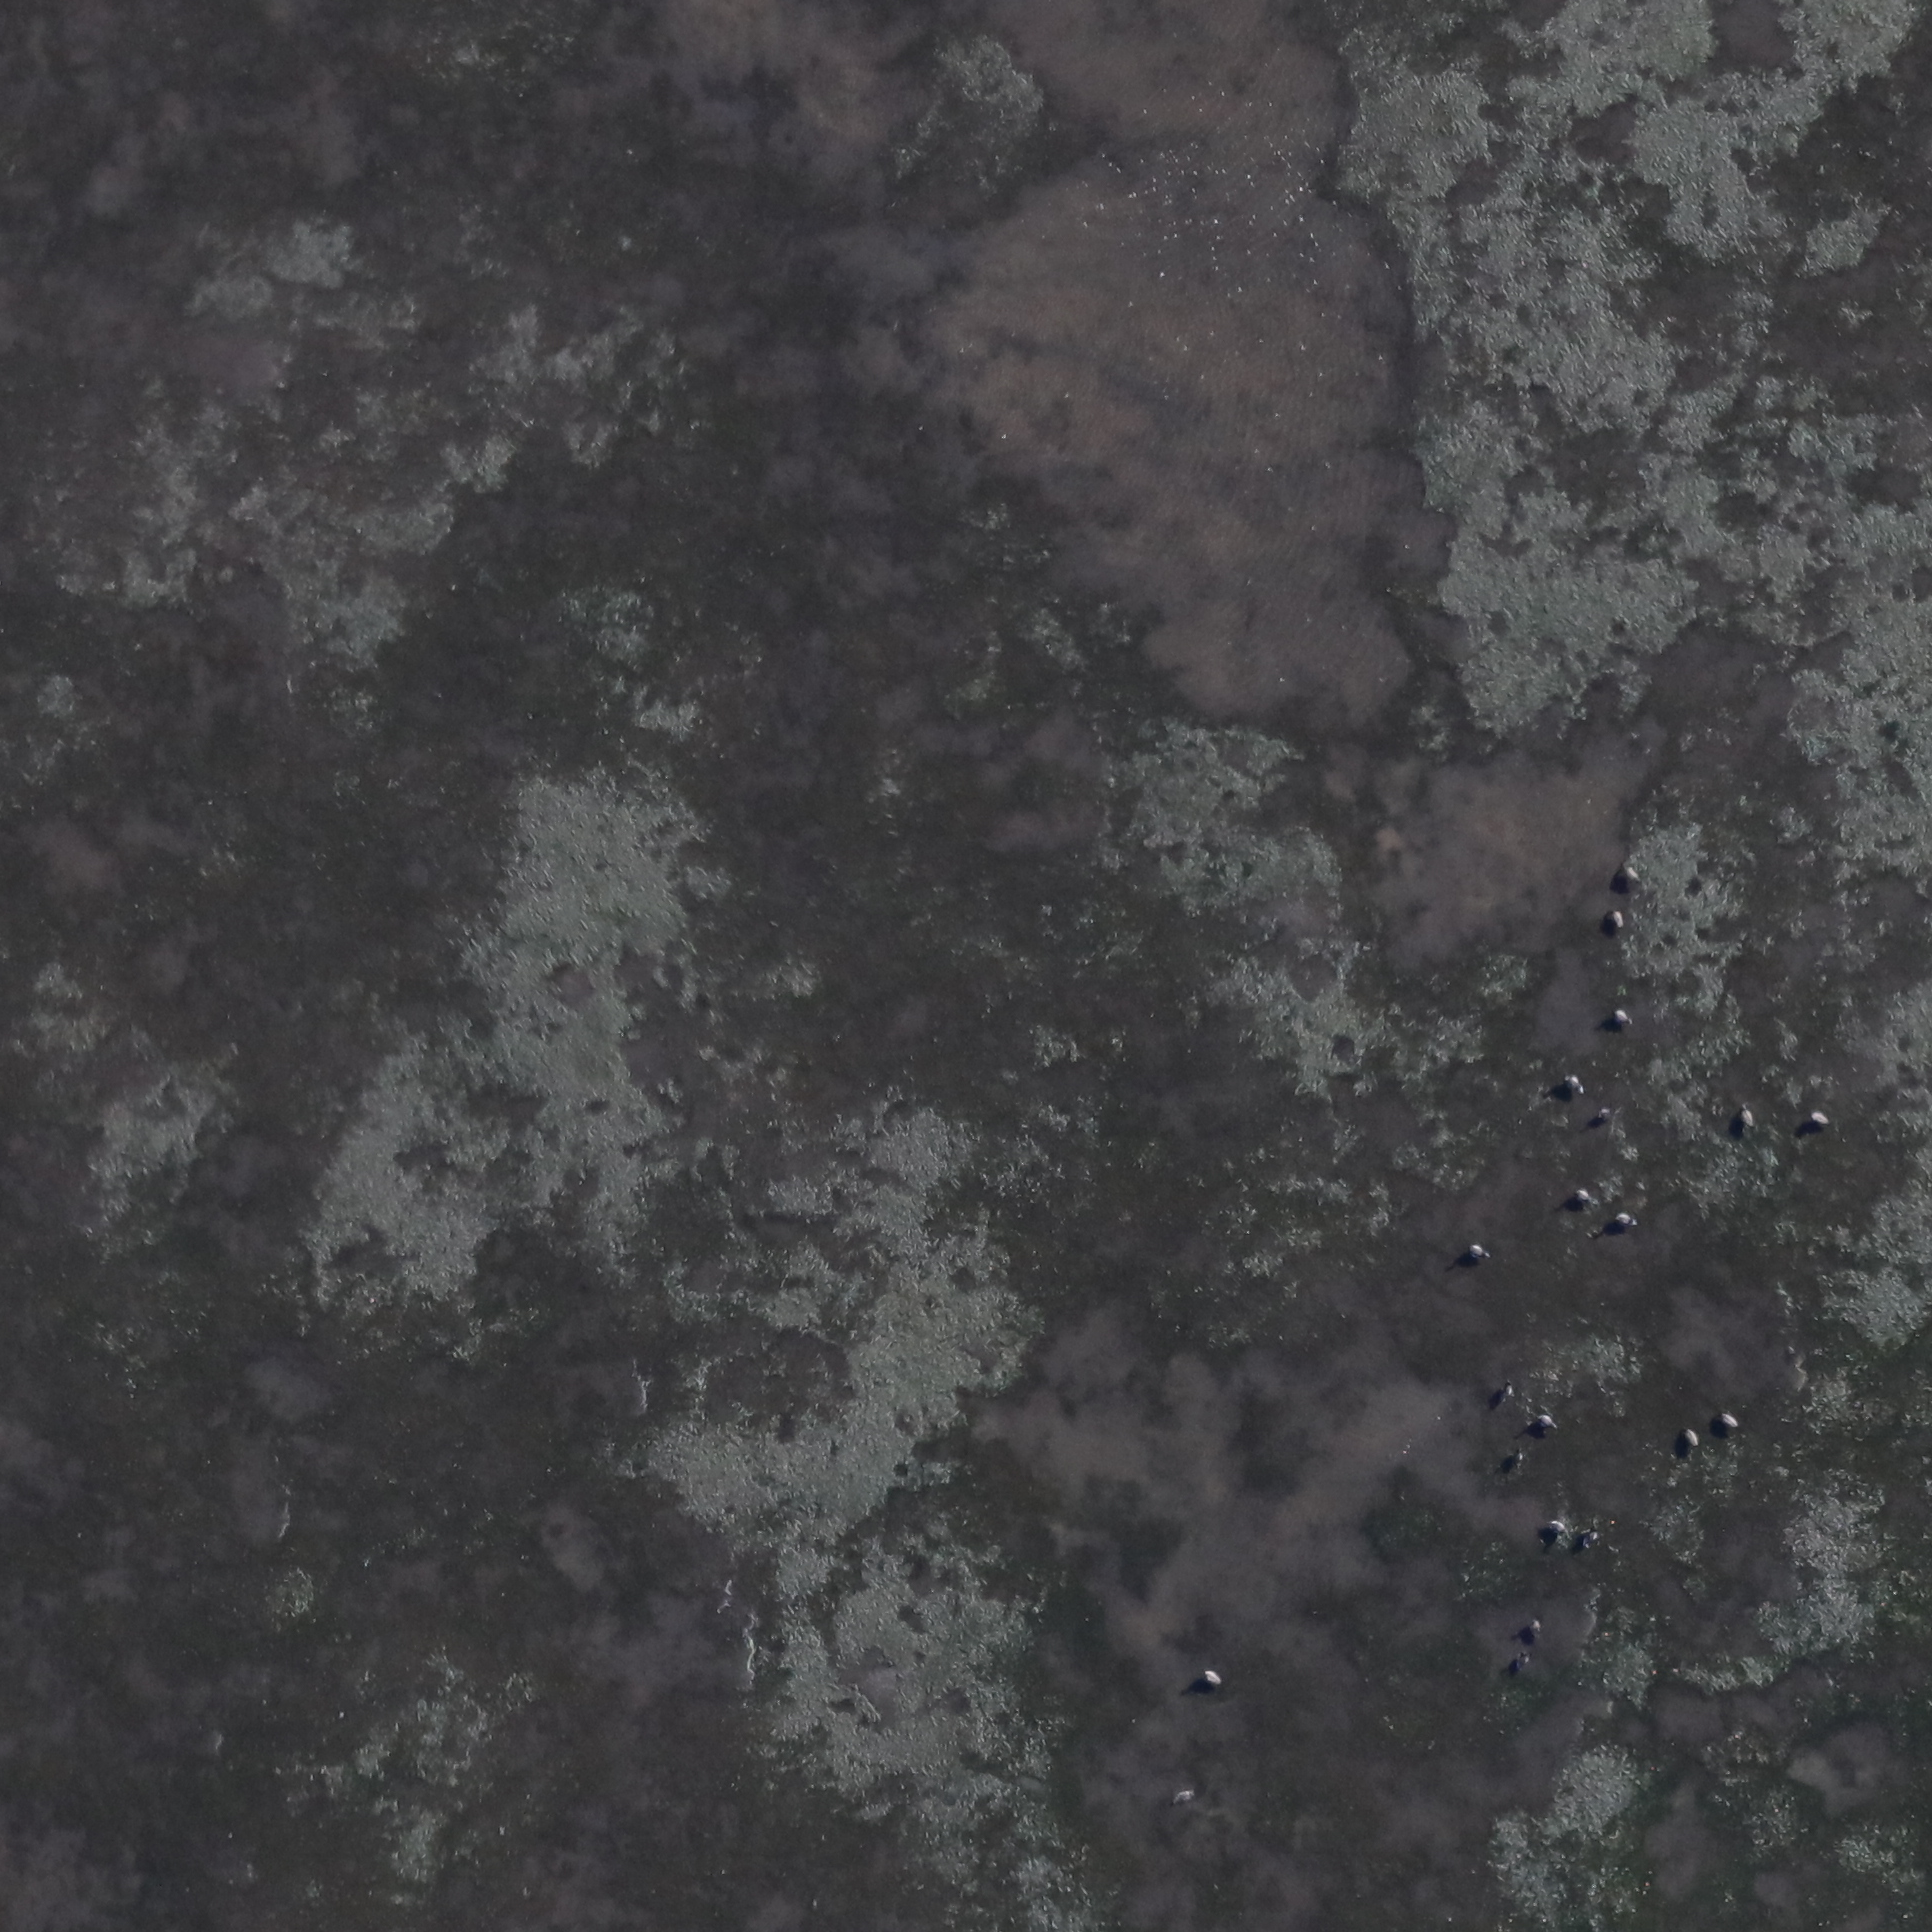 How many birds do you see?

21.